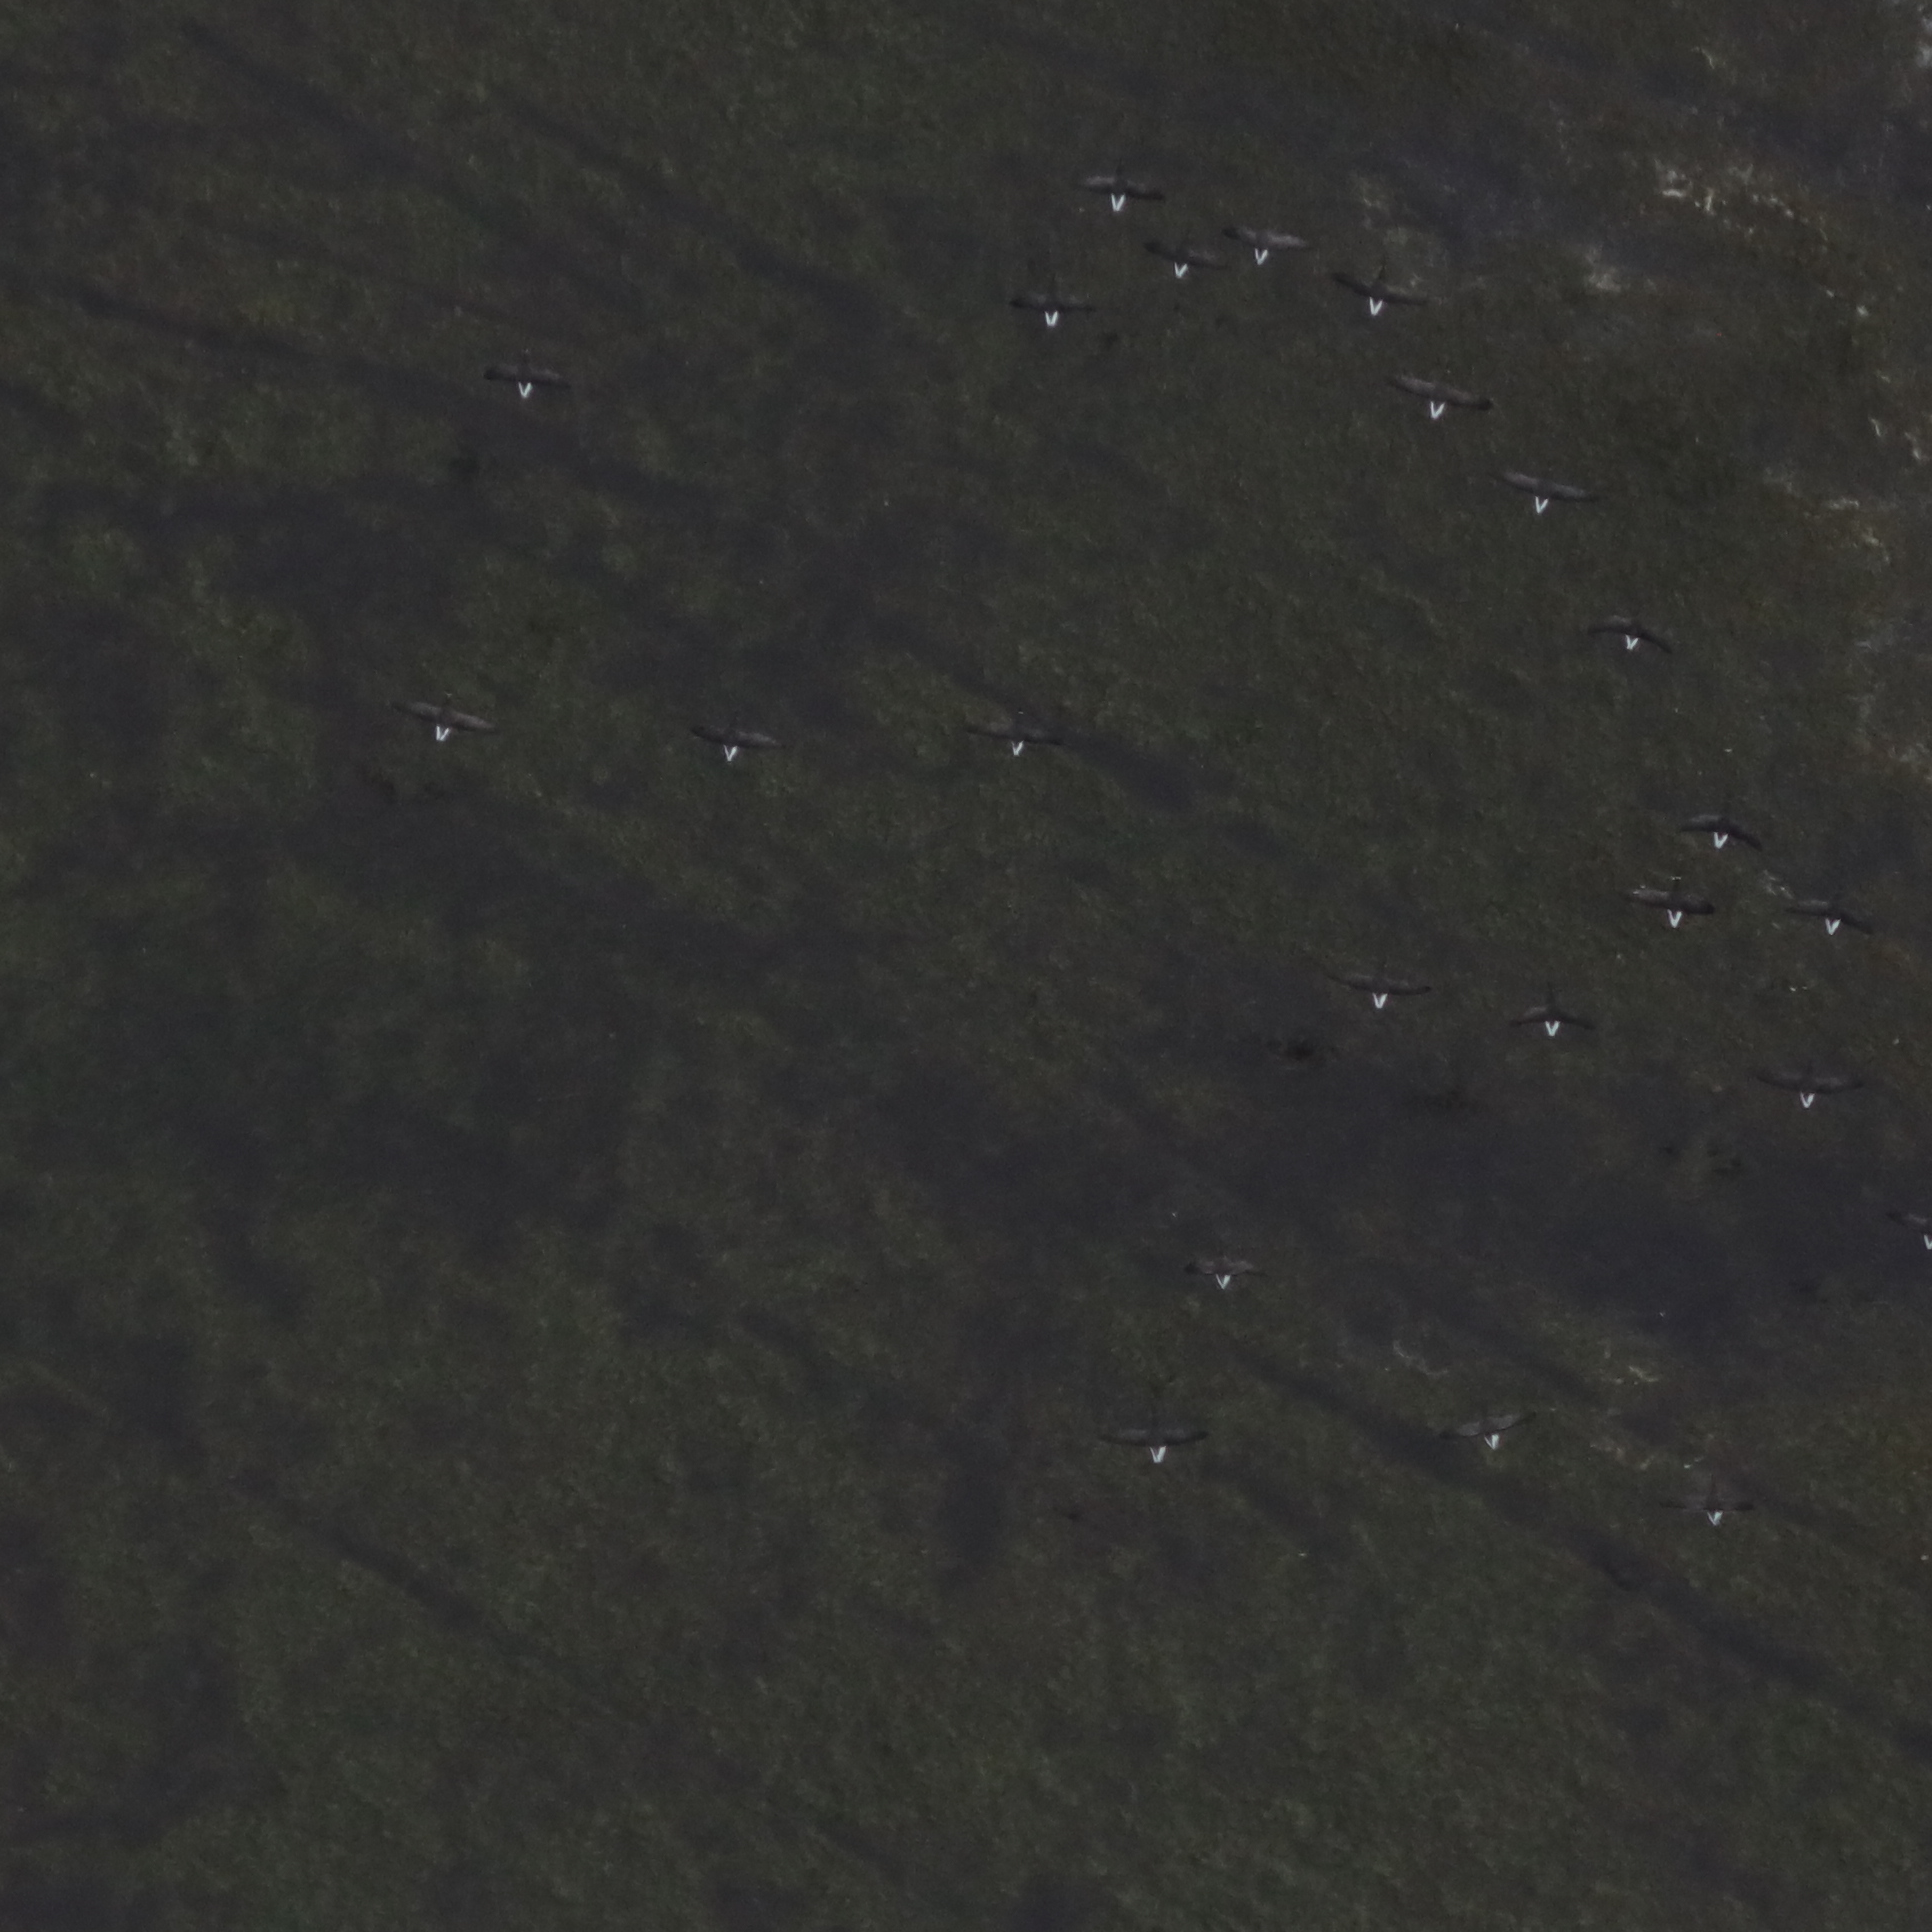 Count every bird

23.